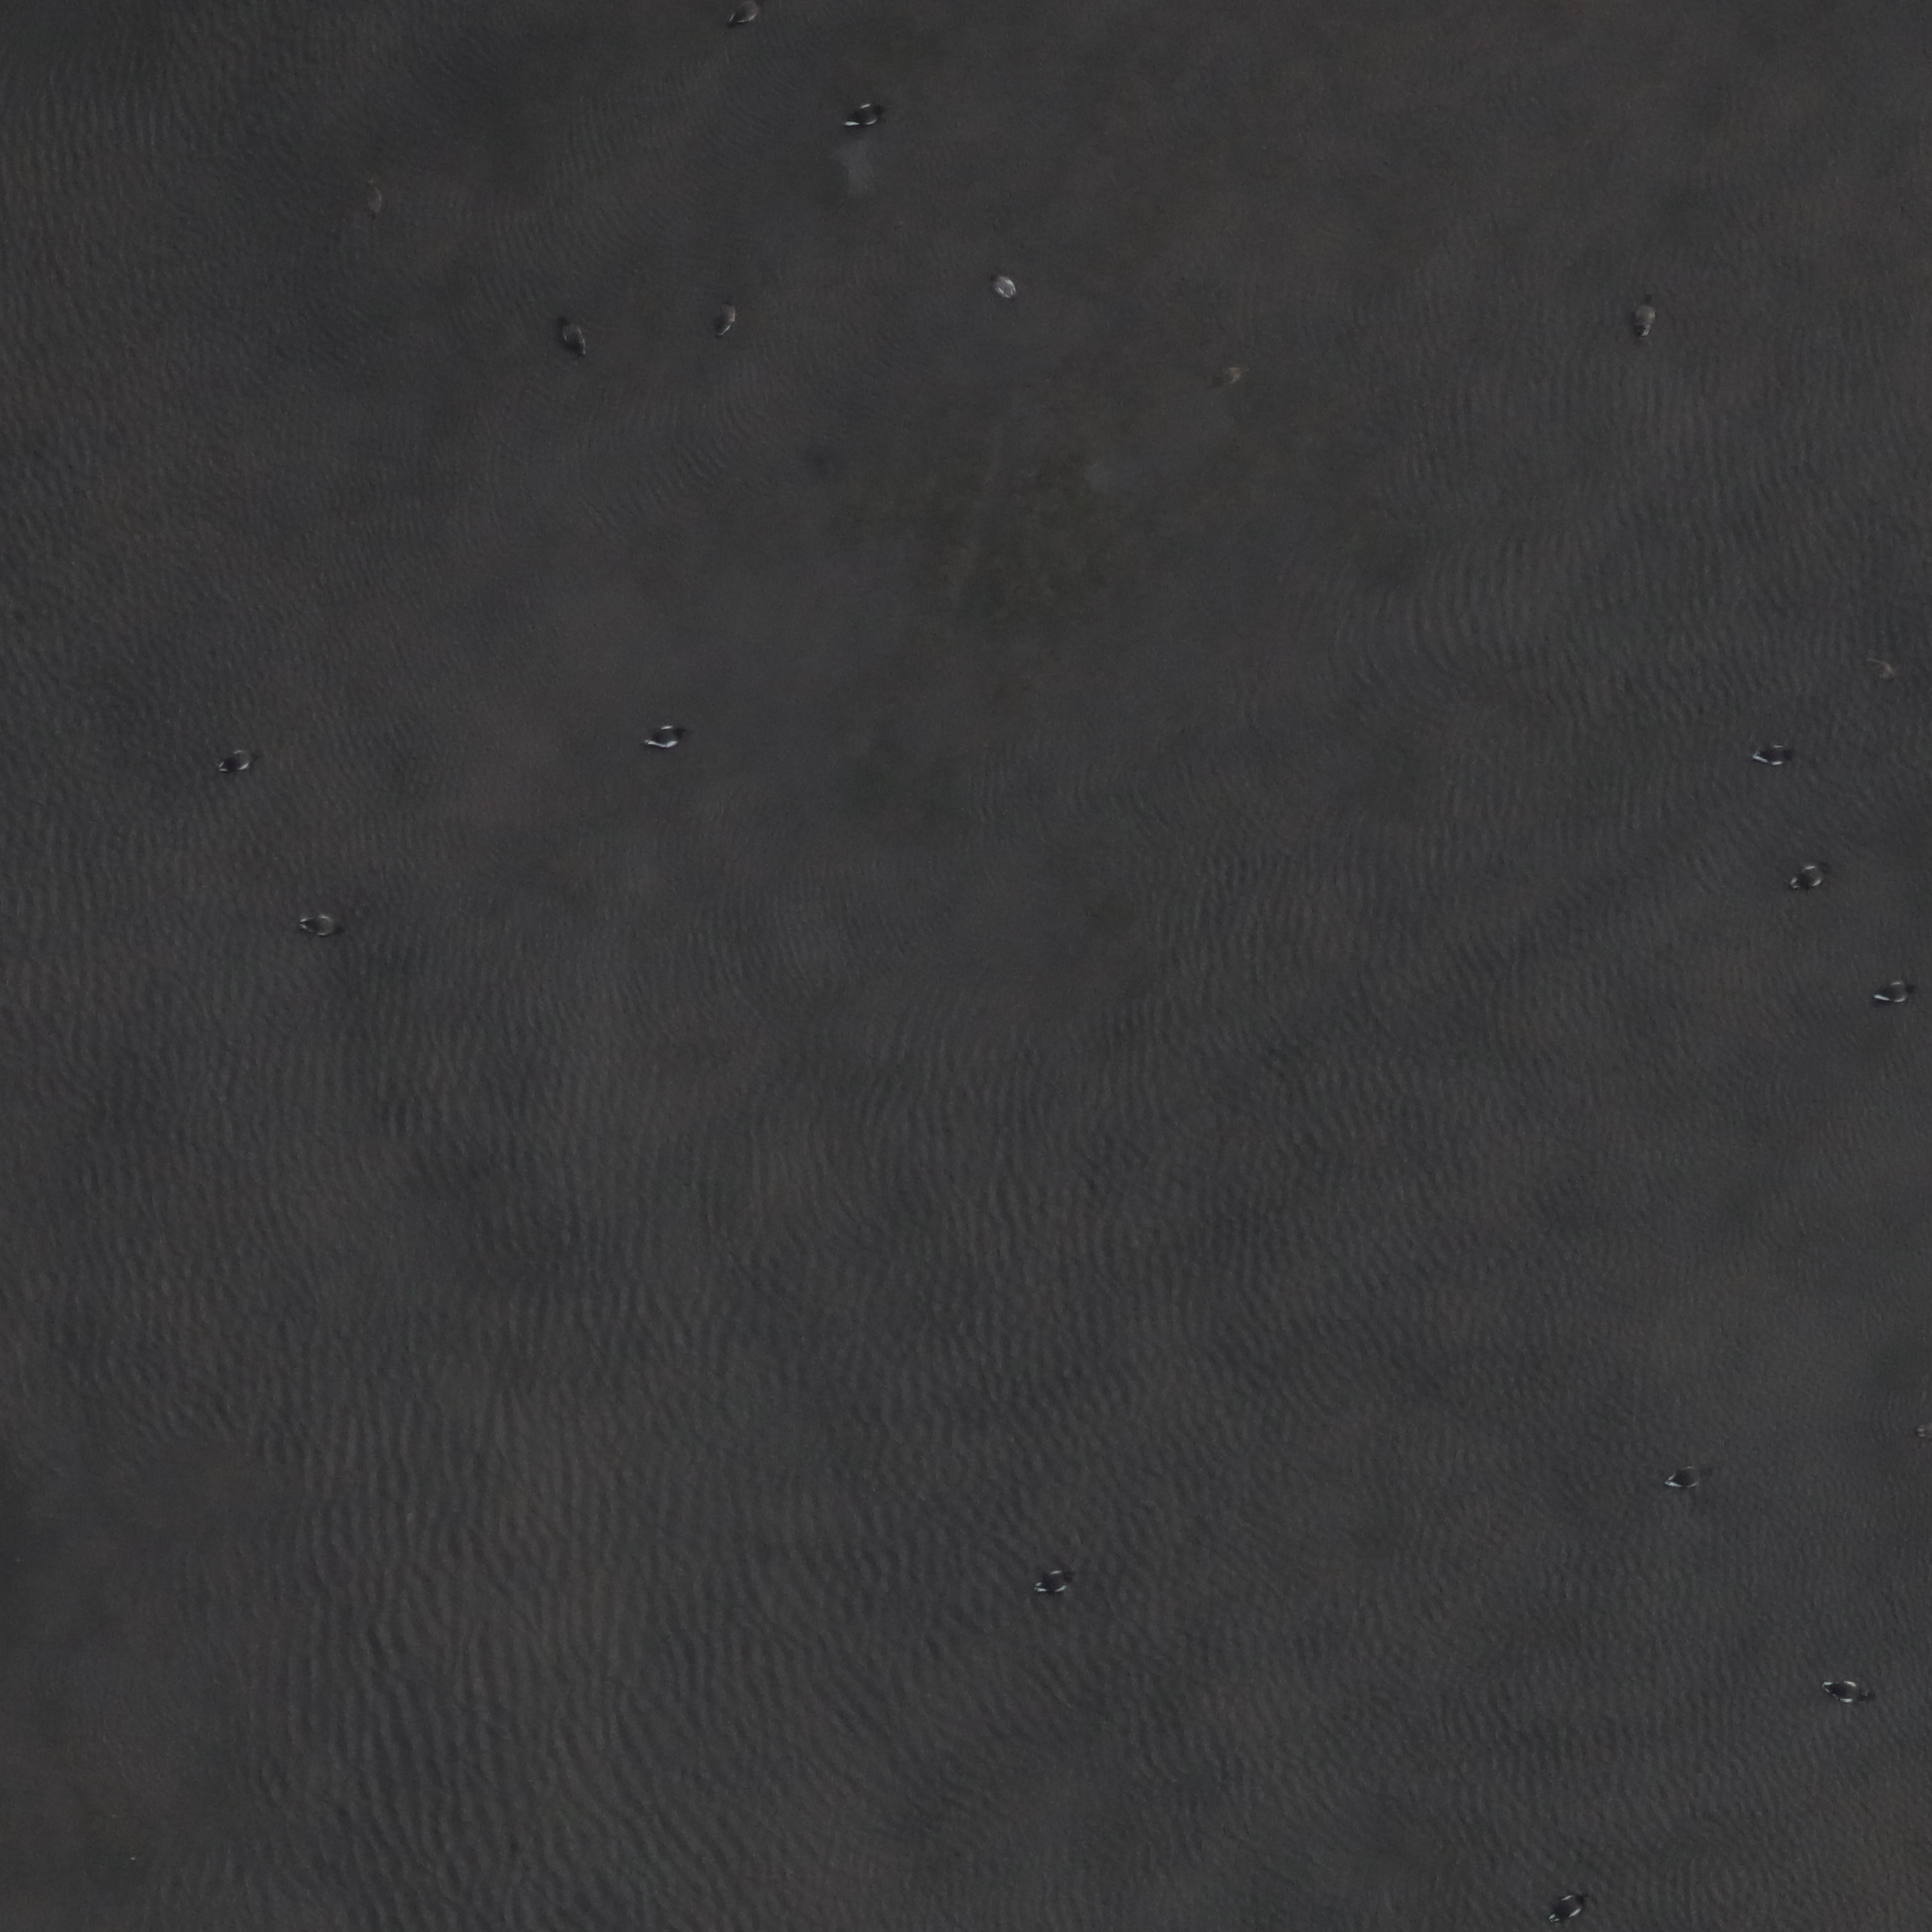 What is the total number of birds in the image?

19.